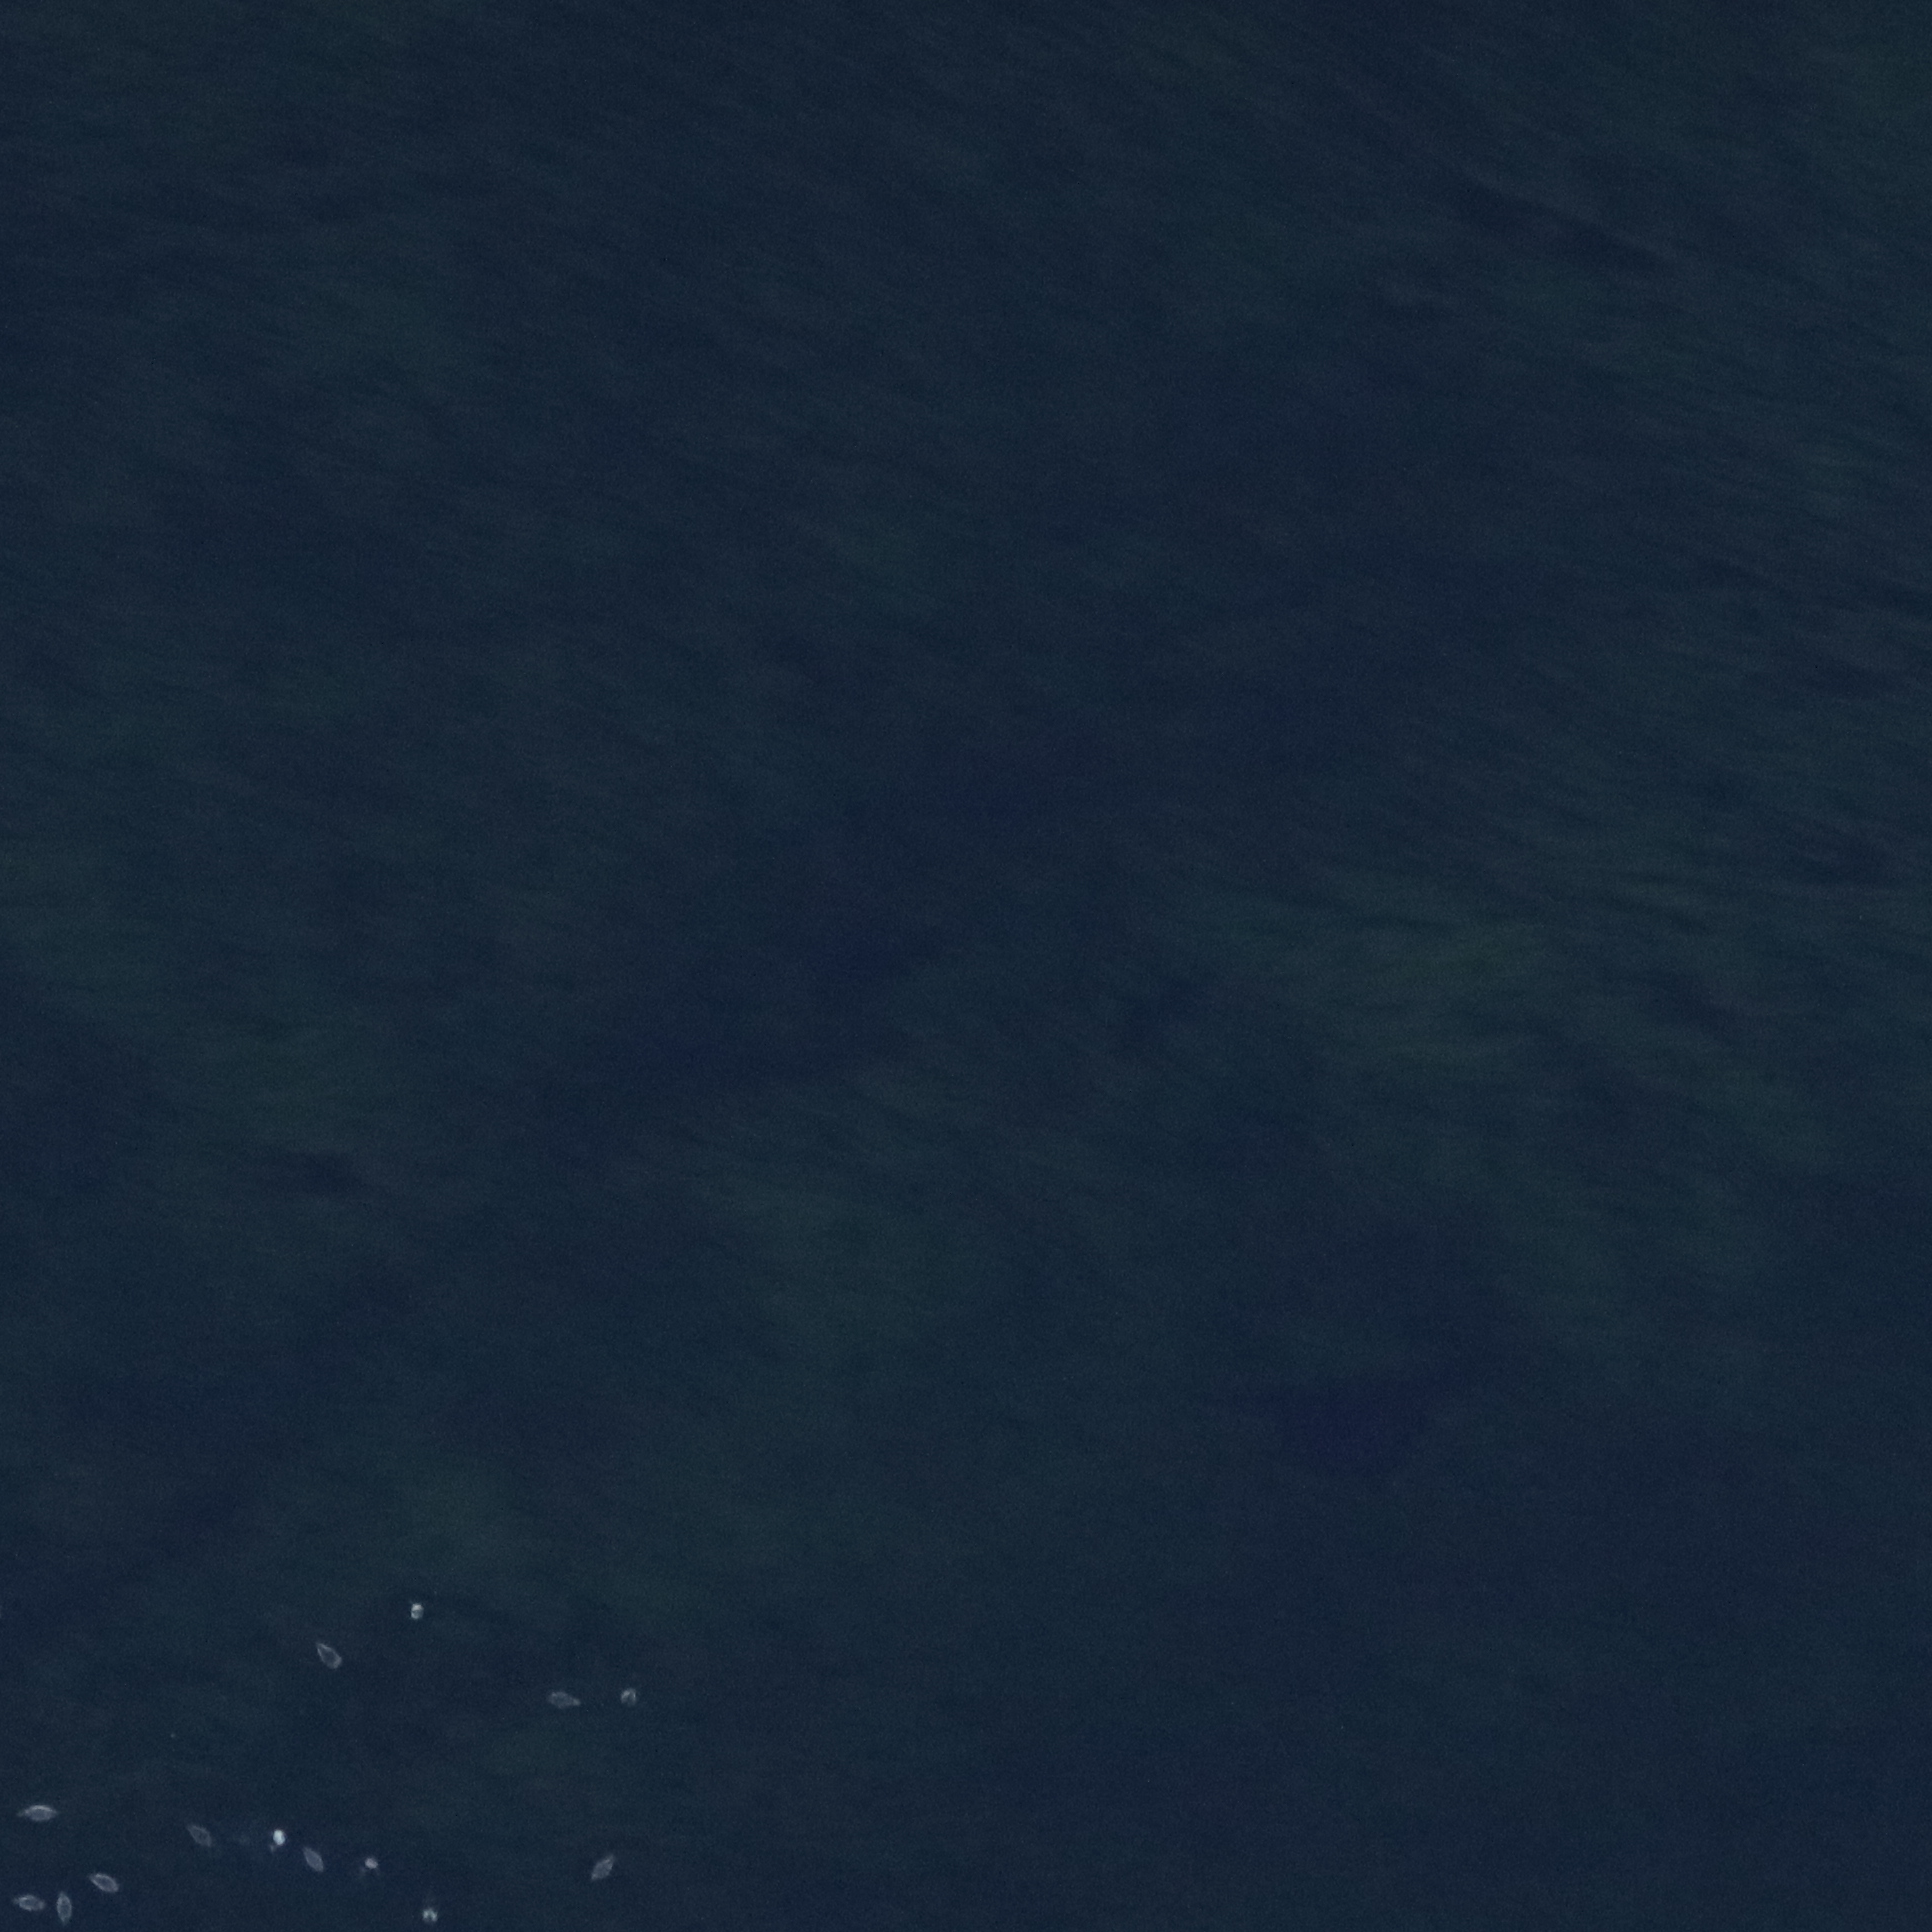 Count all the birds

14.